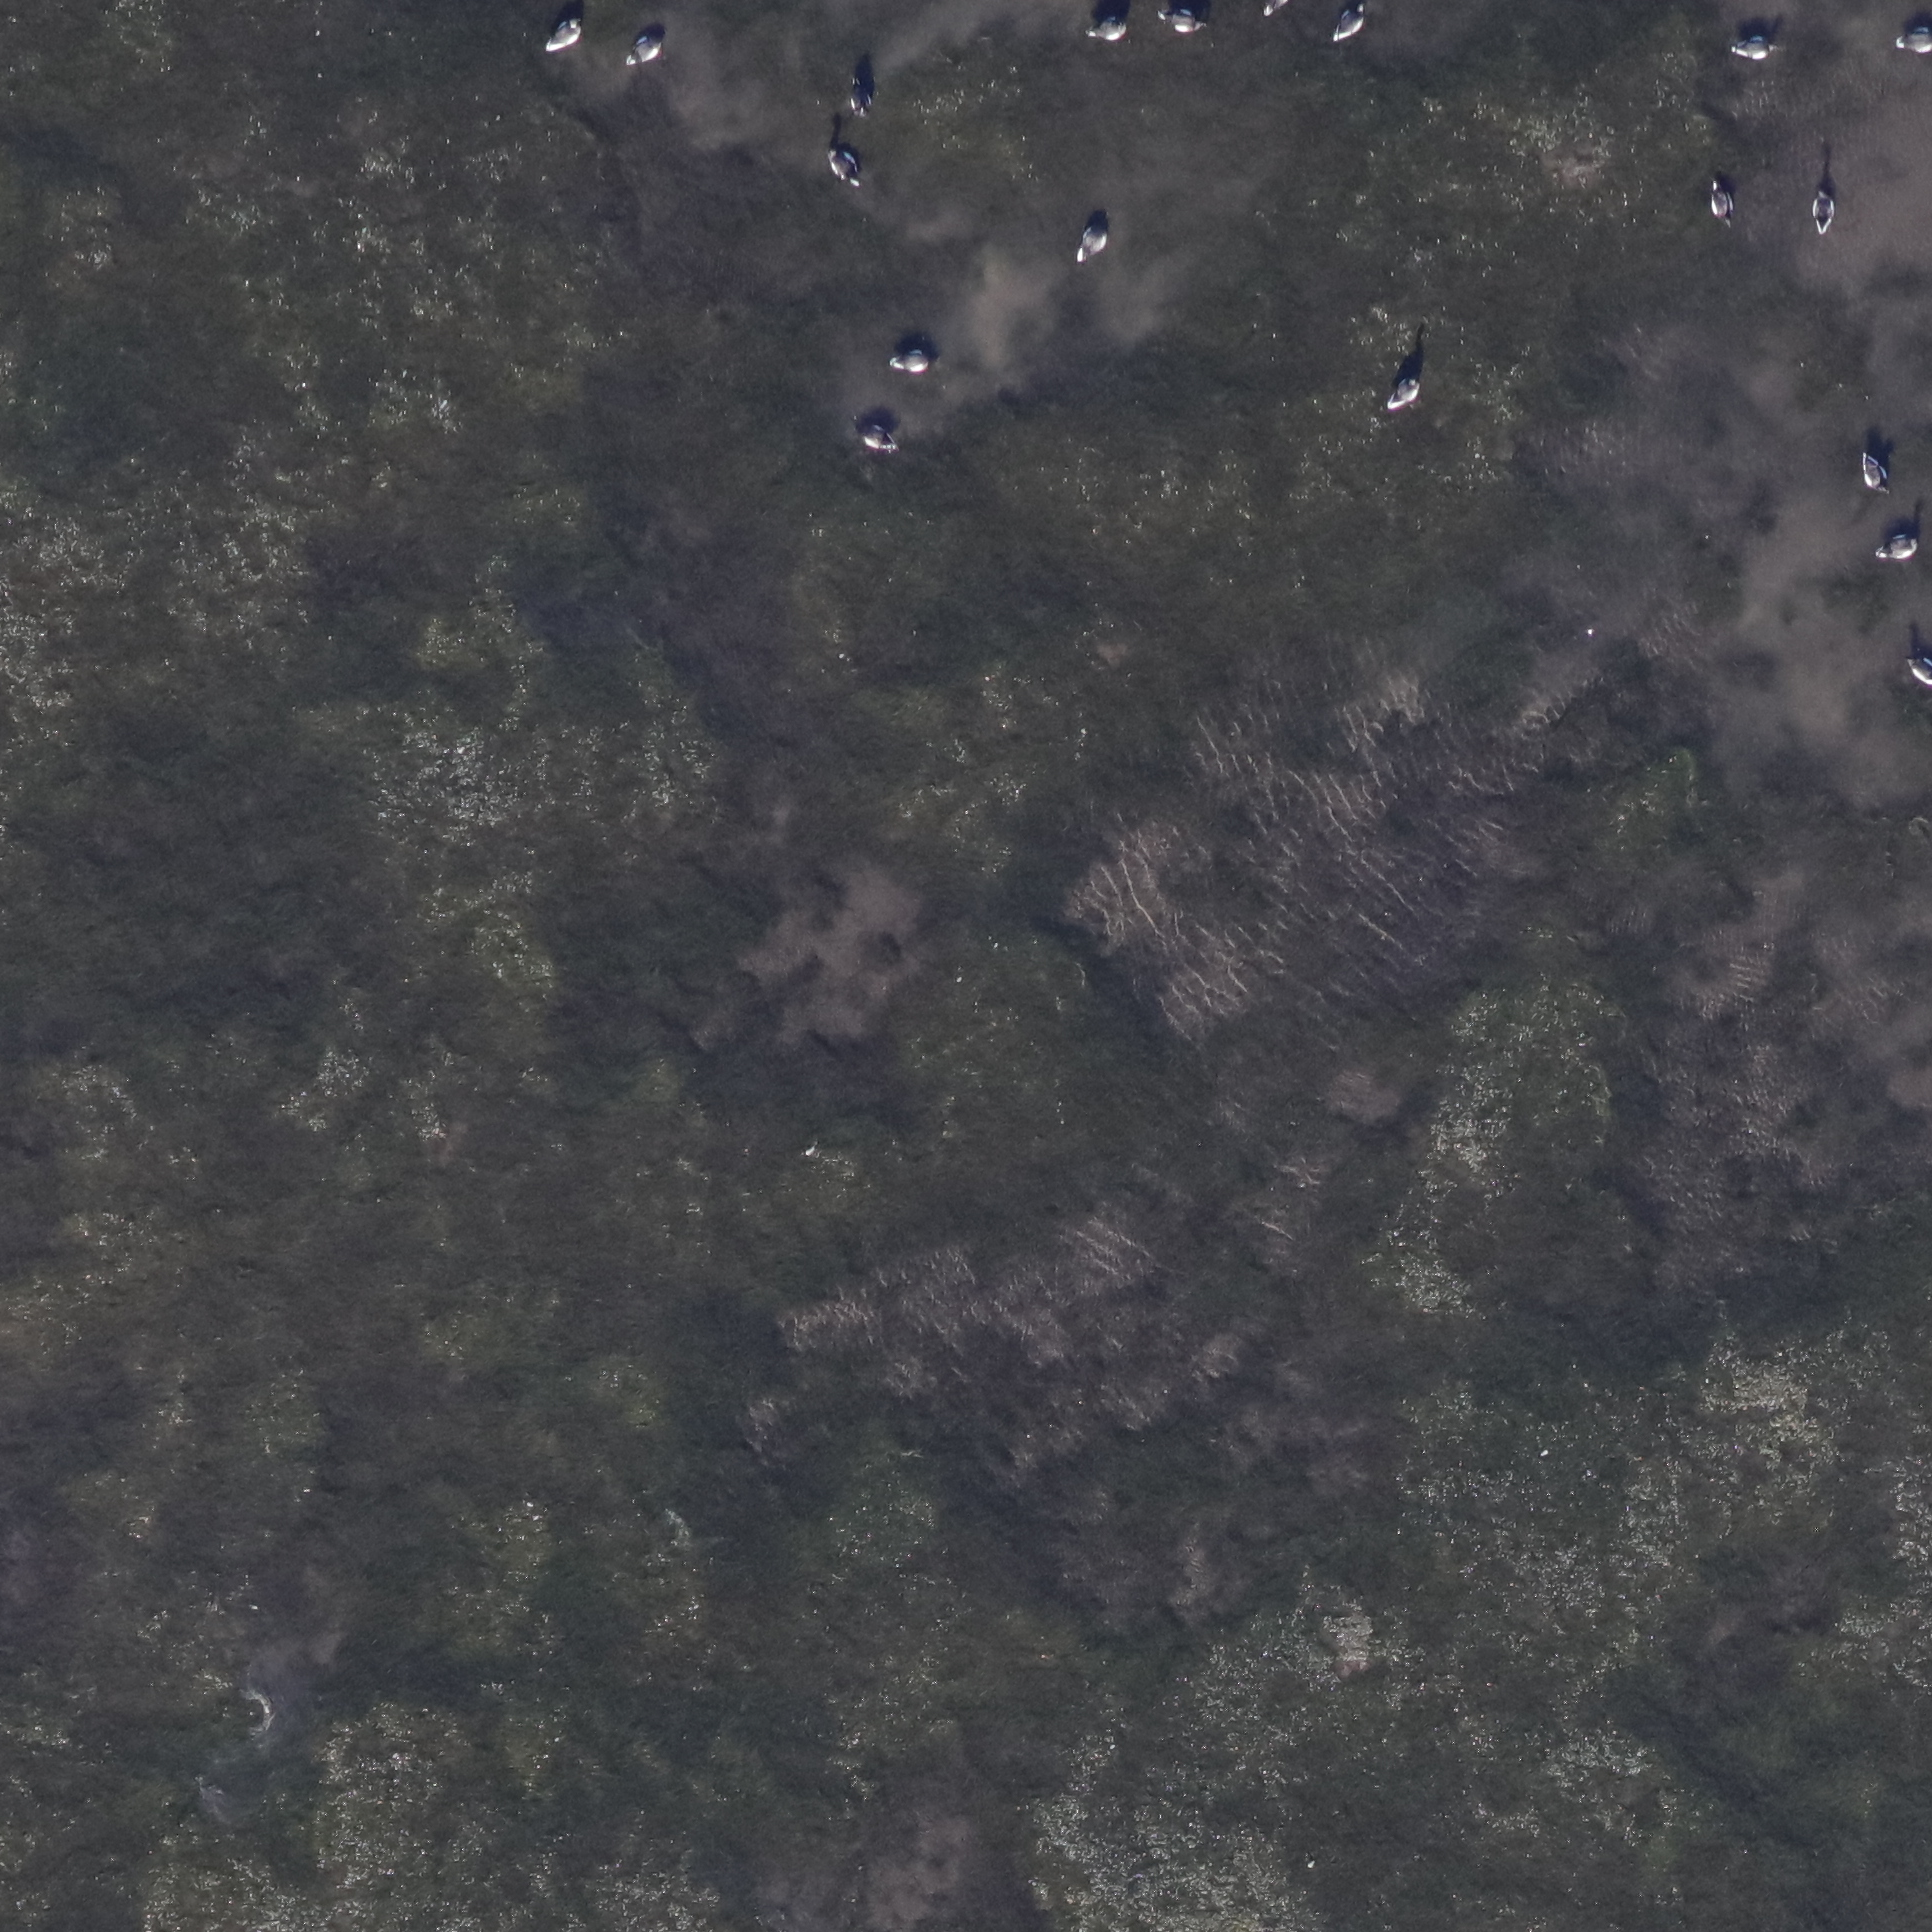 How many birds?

19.